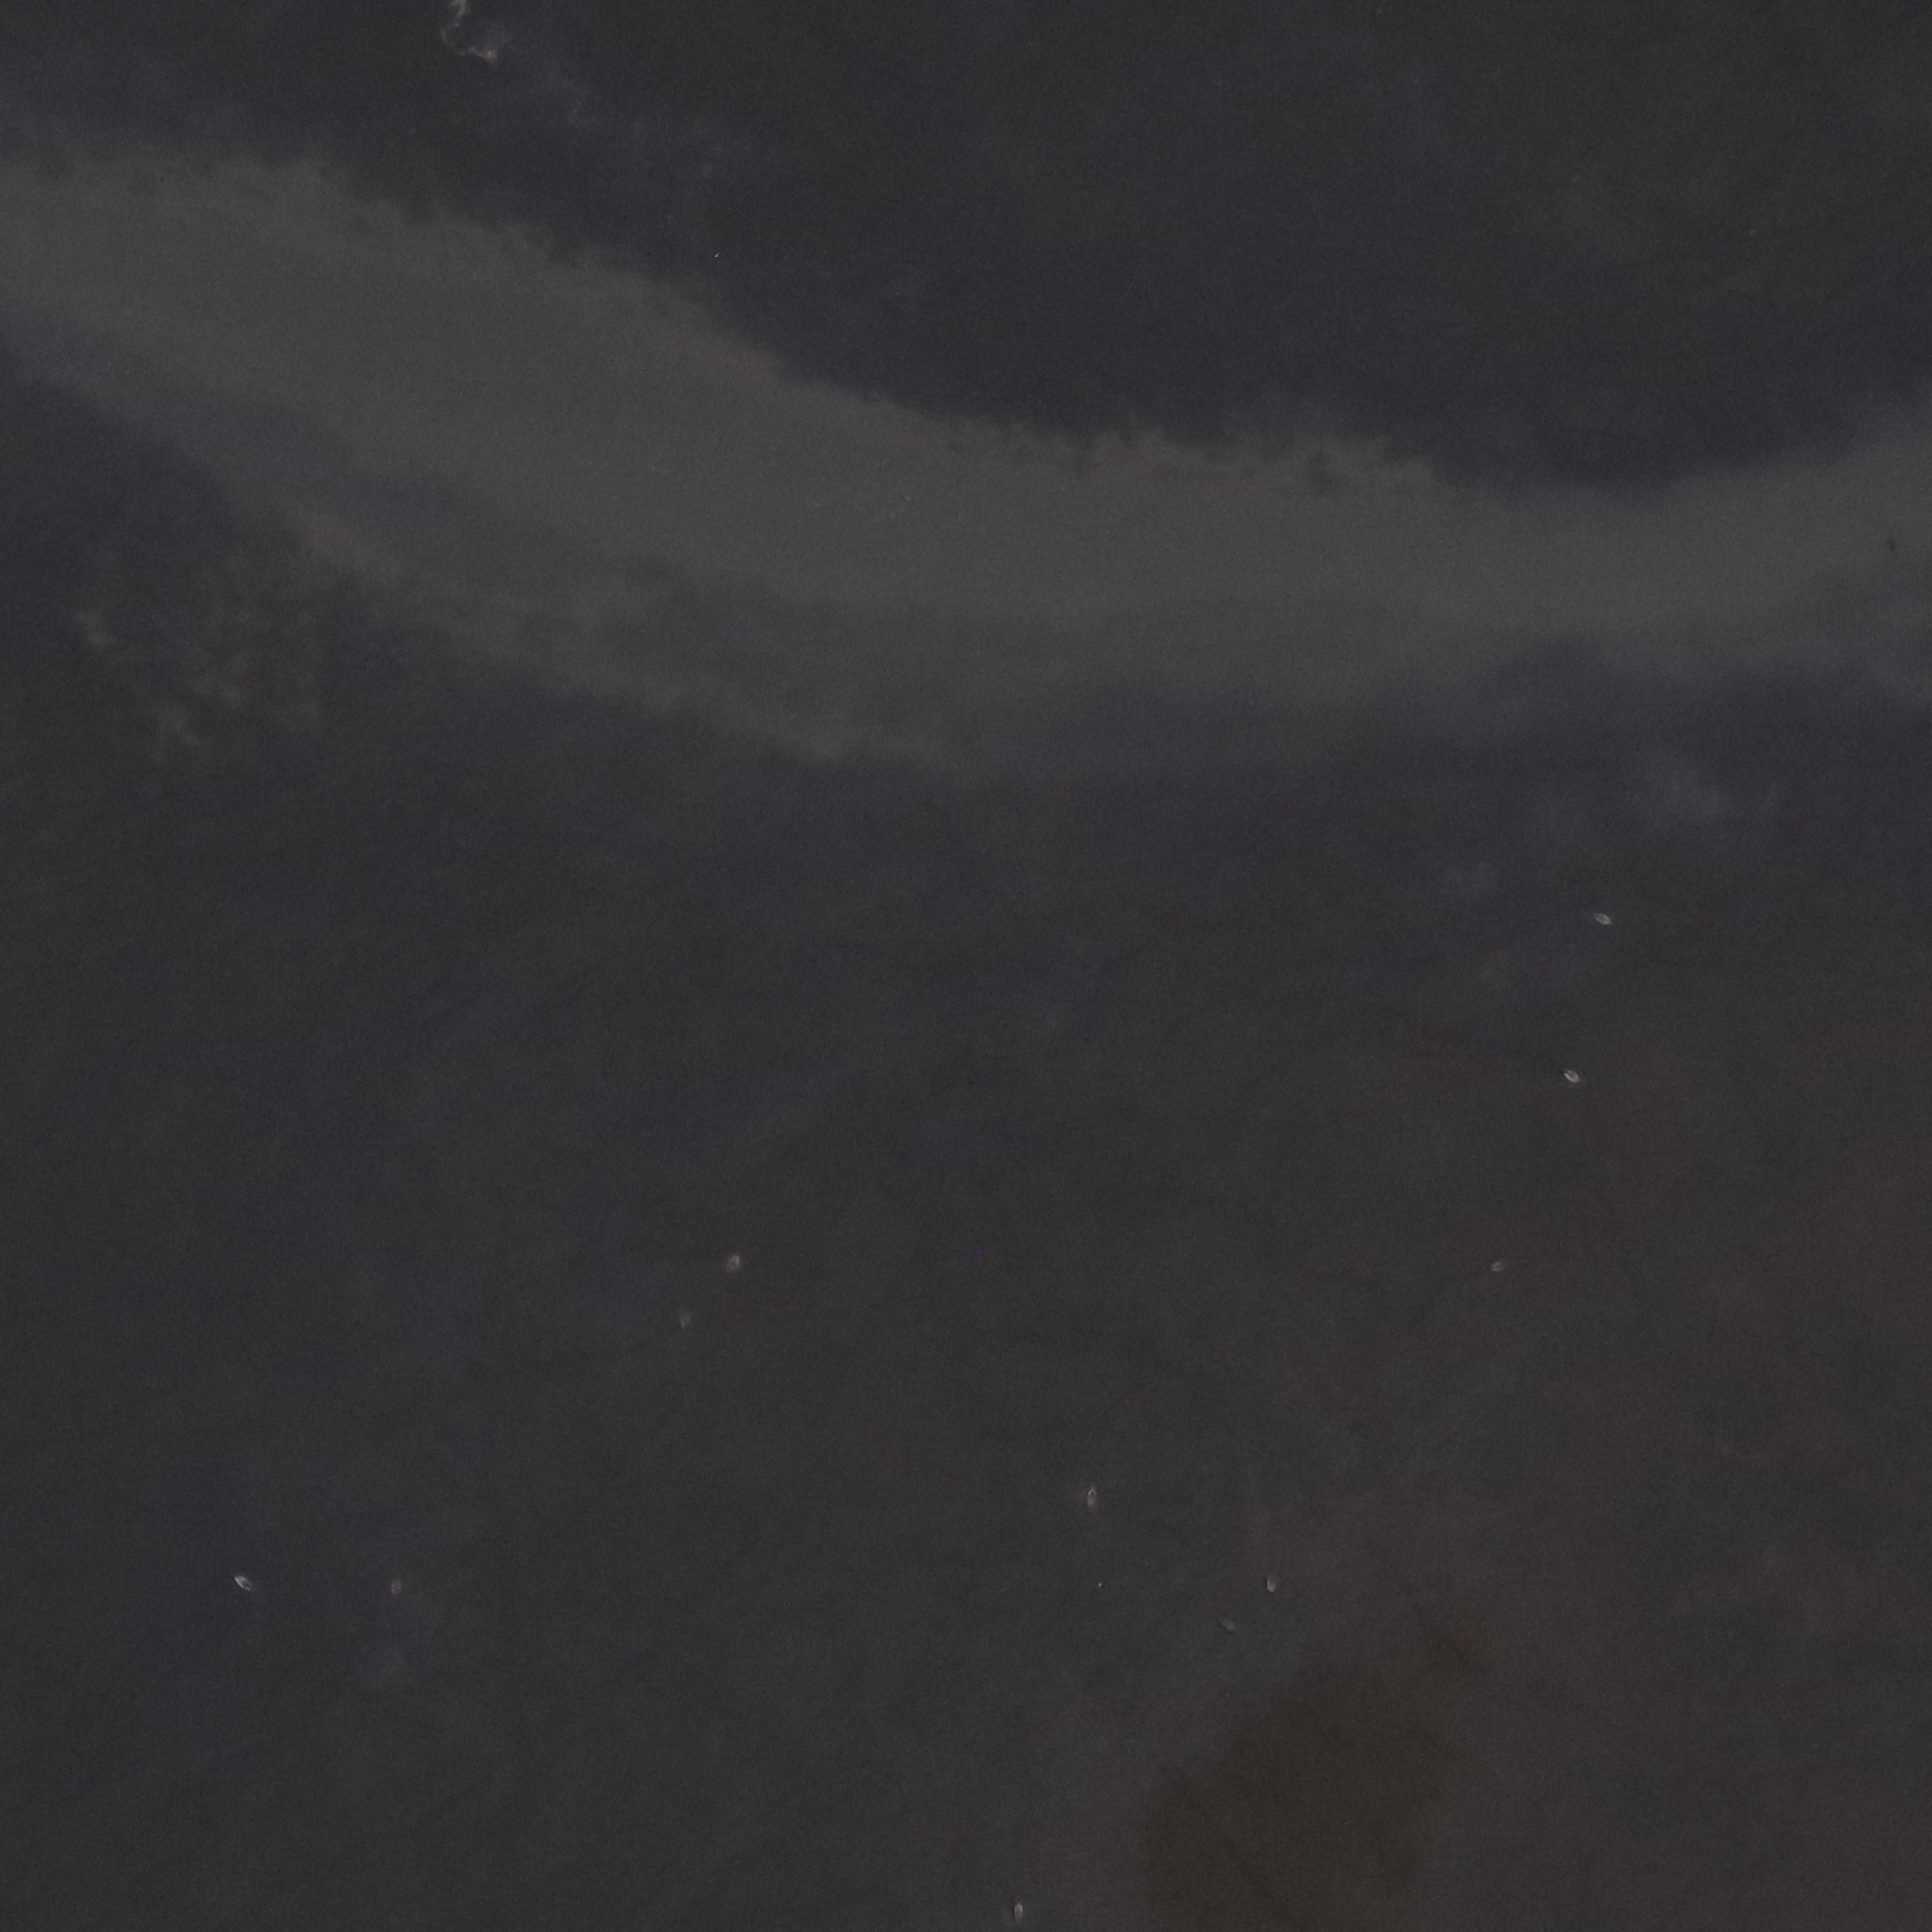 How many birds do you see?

11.